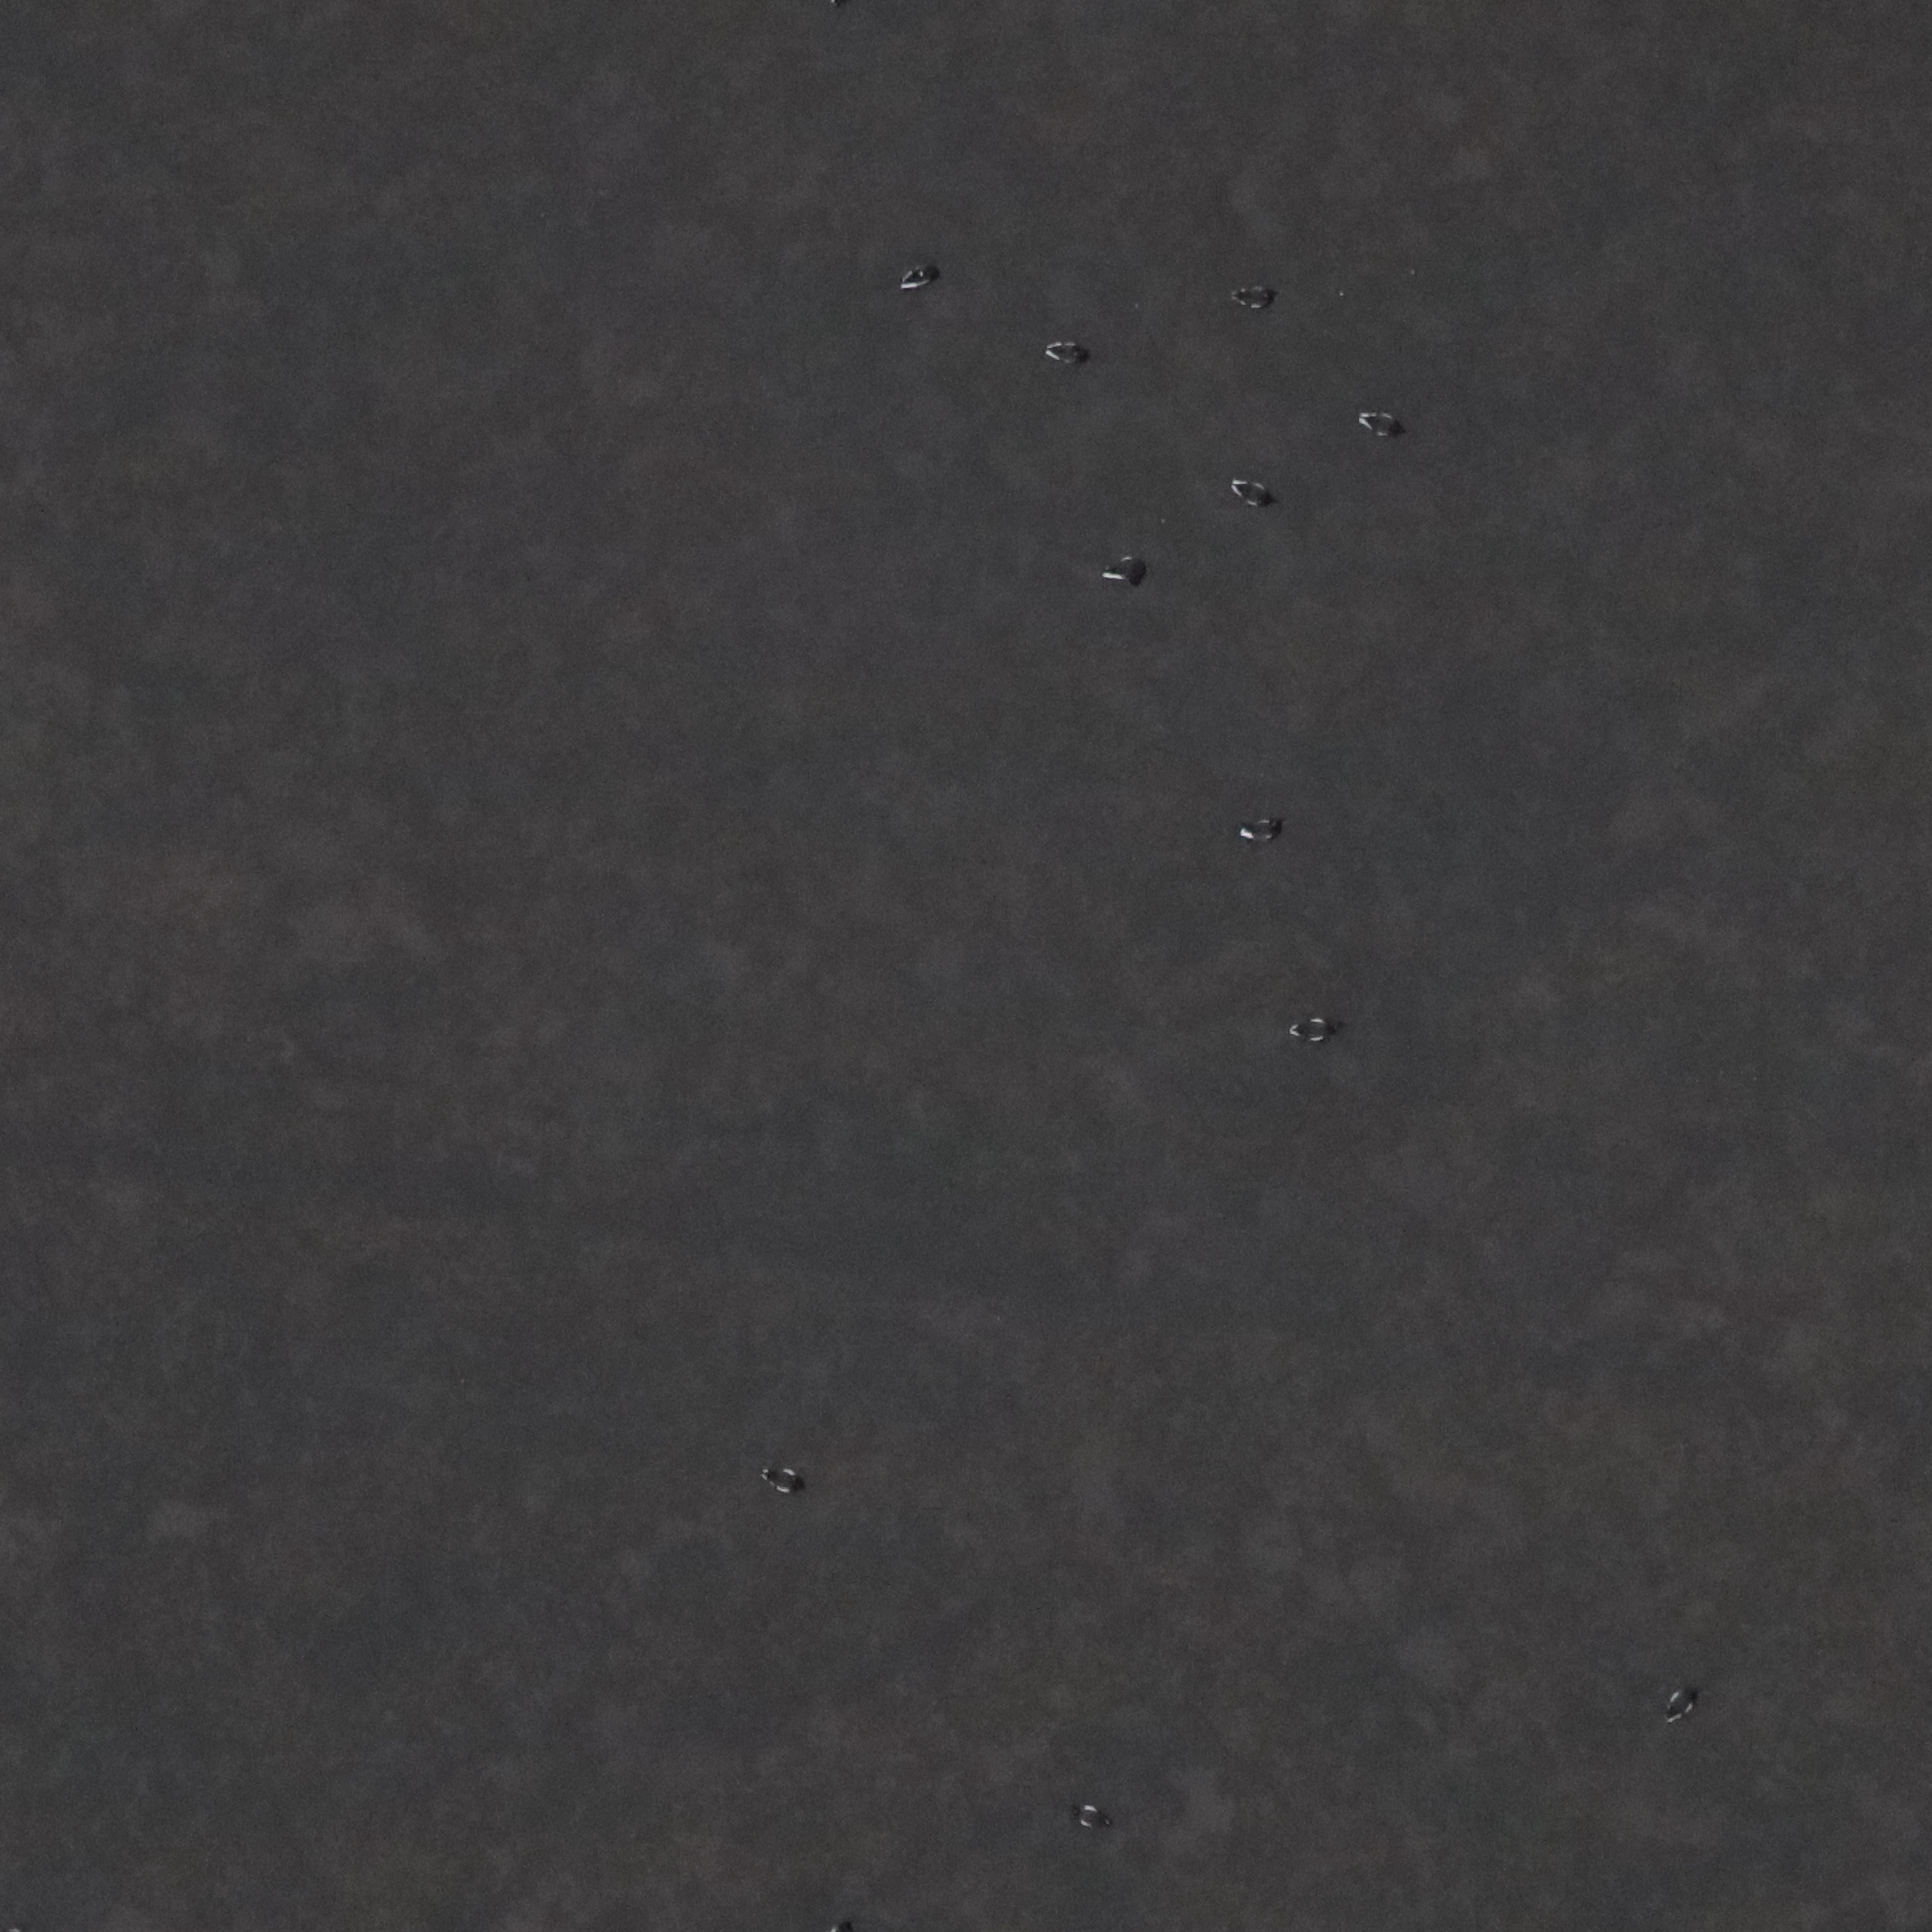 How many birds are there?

11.